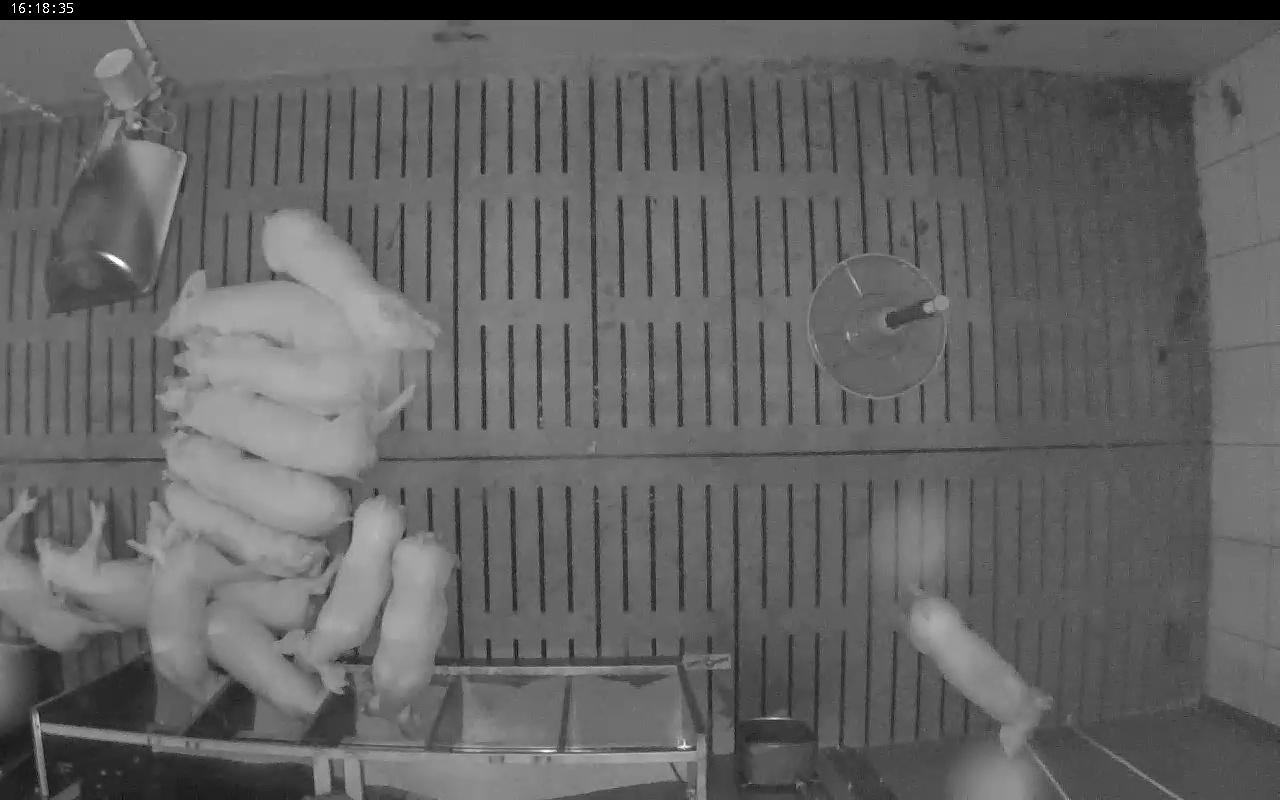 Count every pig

14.